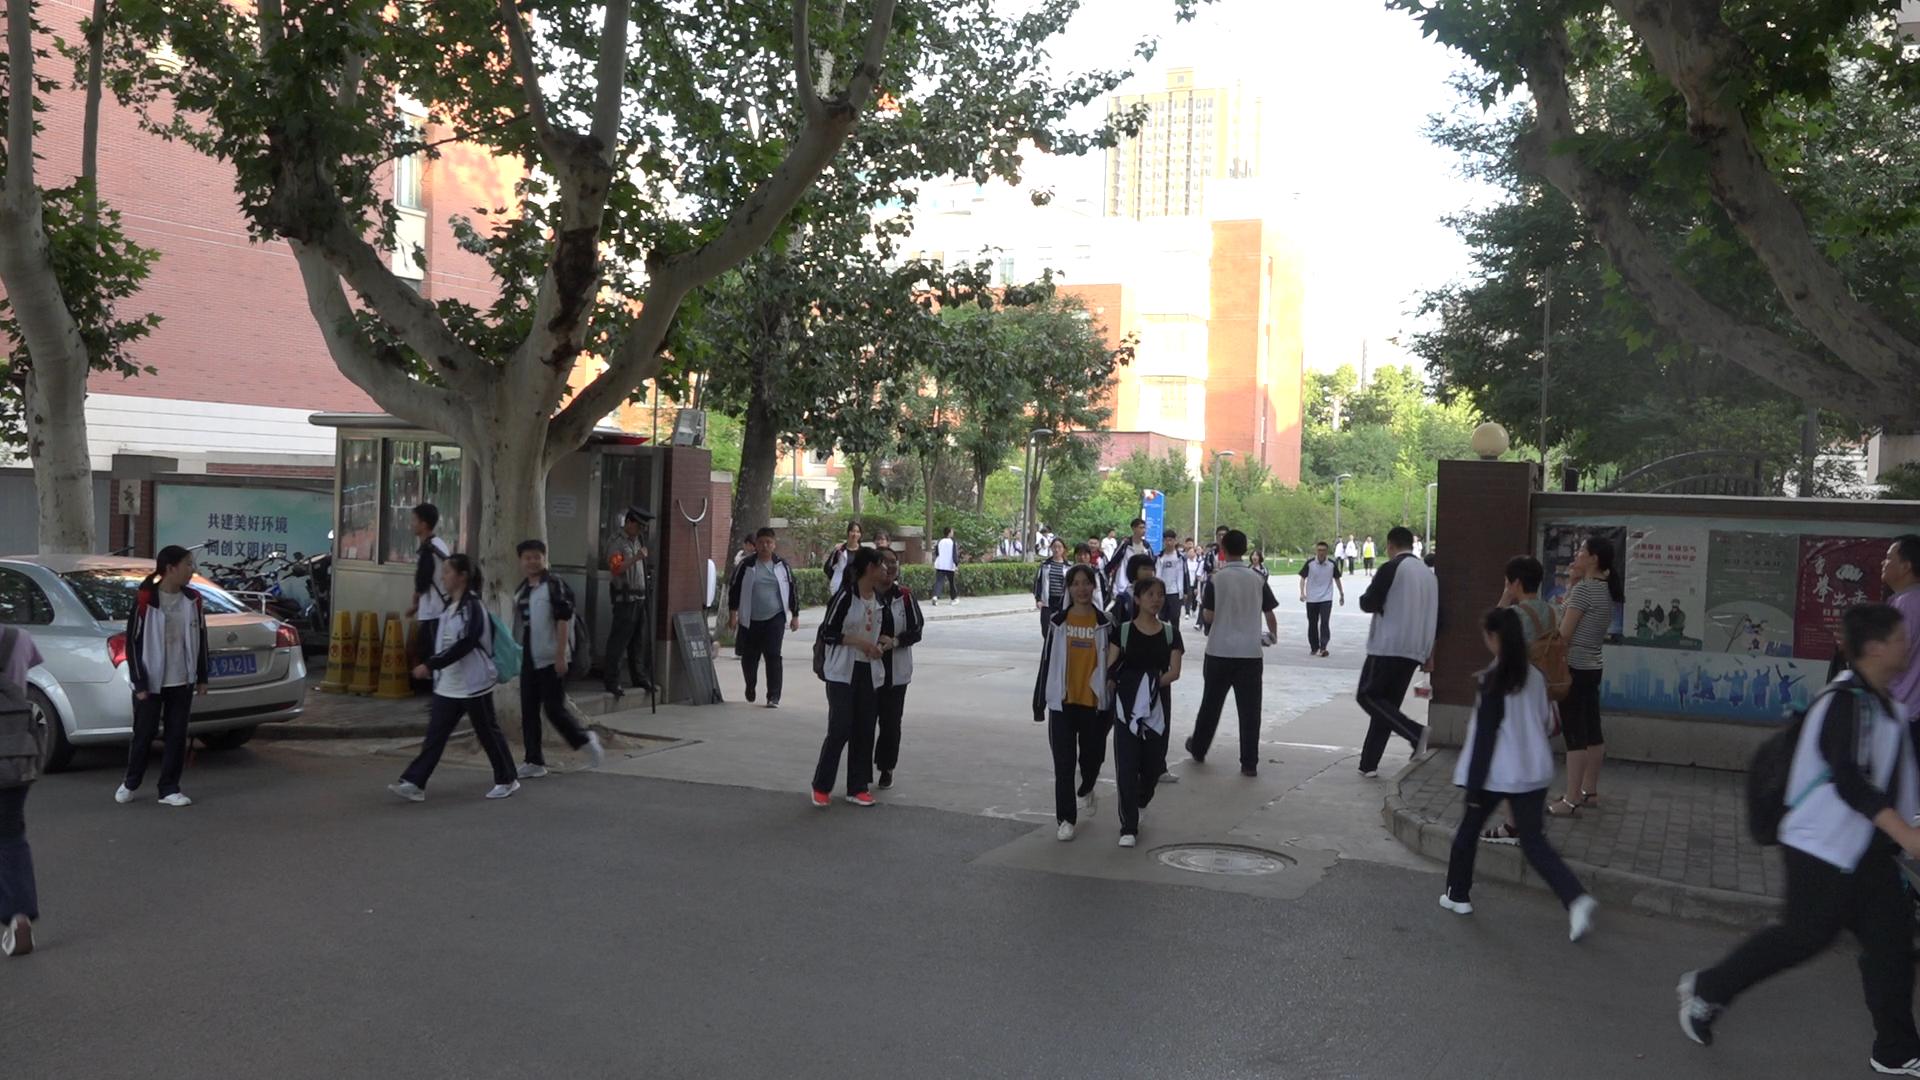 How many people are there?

46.